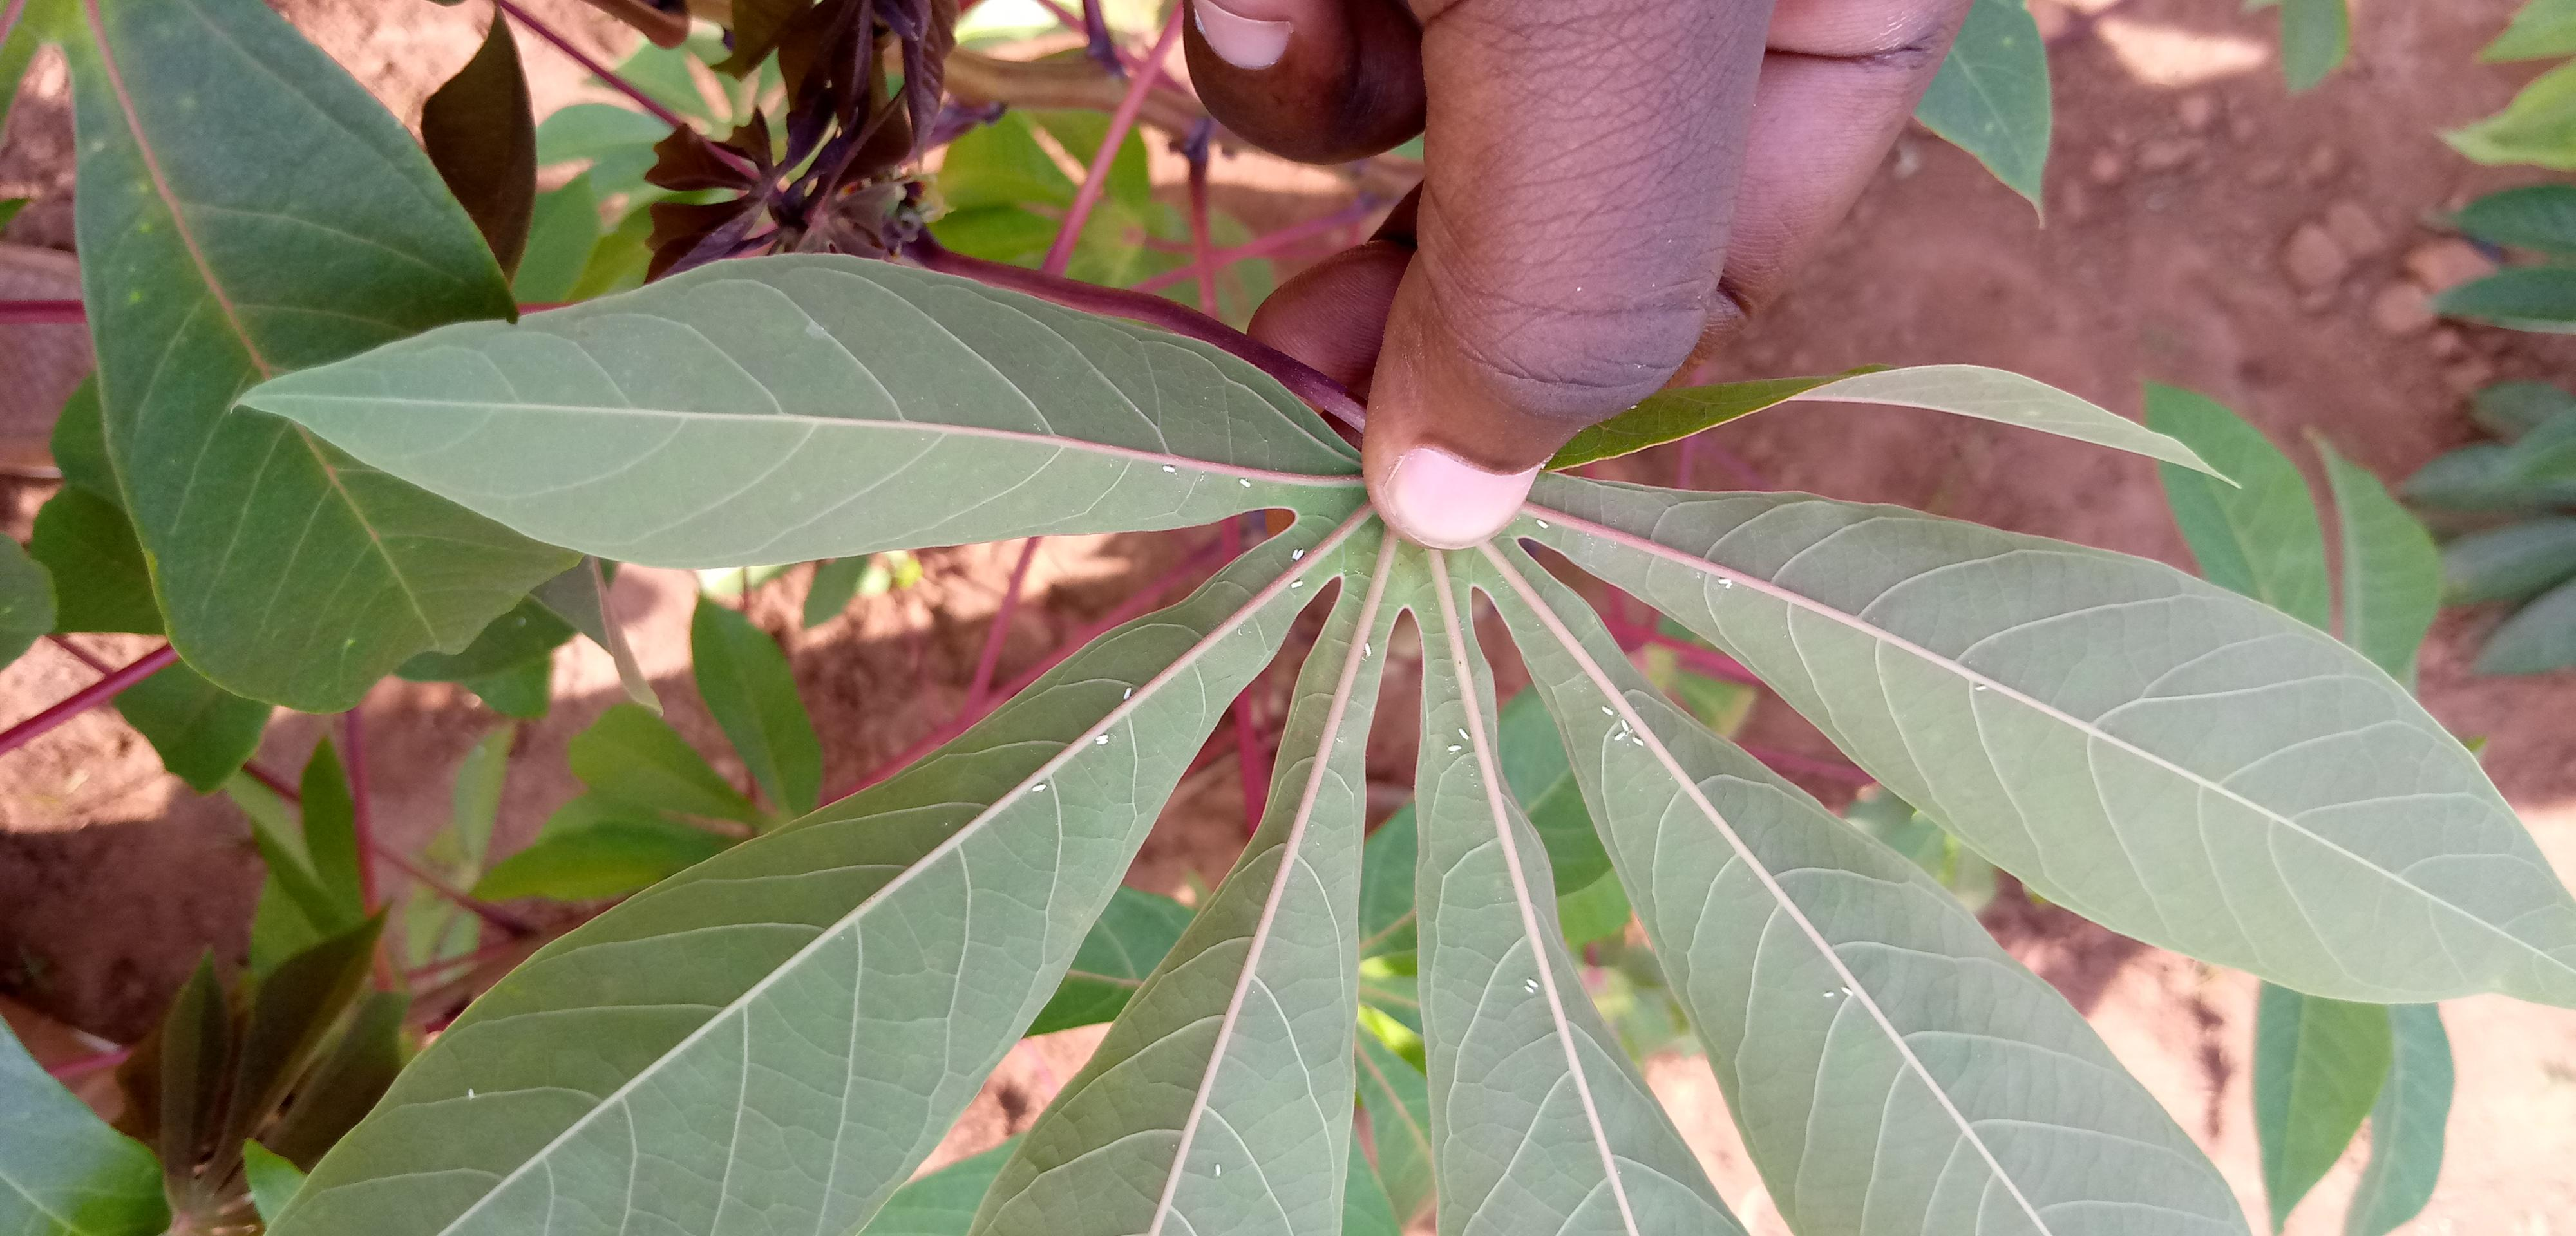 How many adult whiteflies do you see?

25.